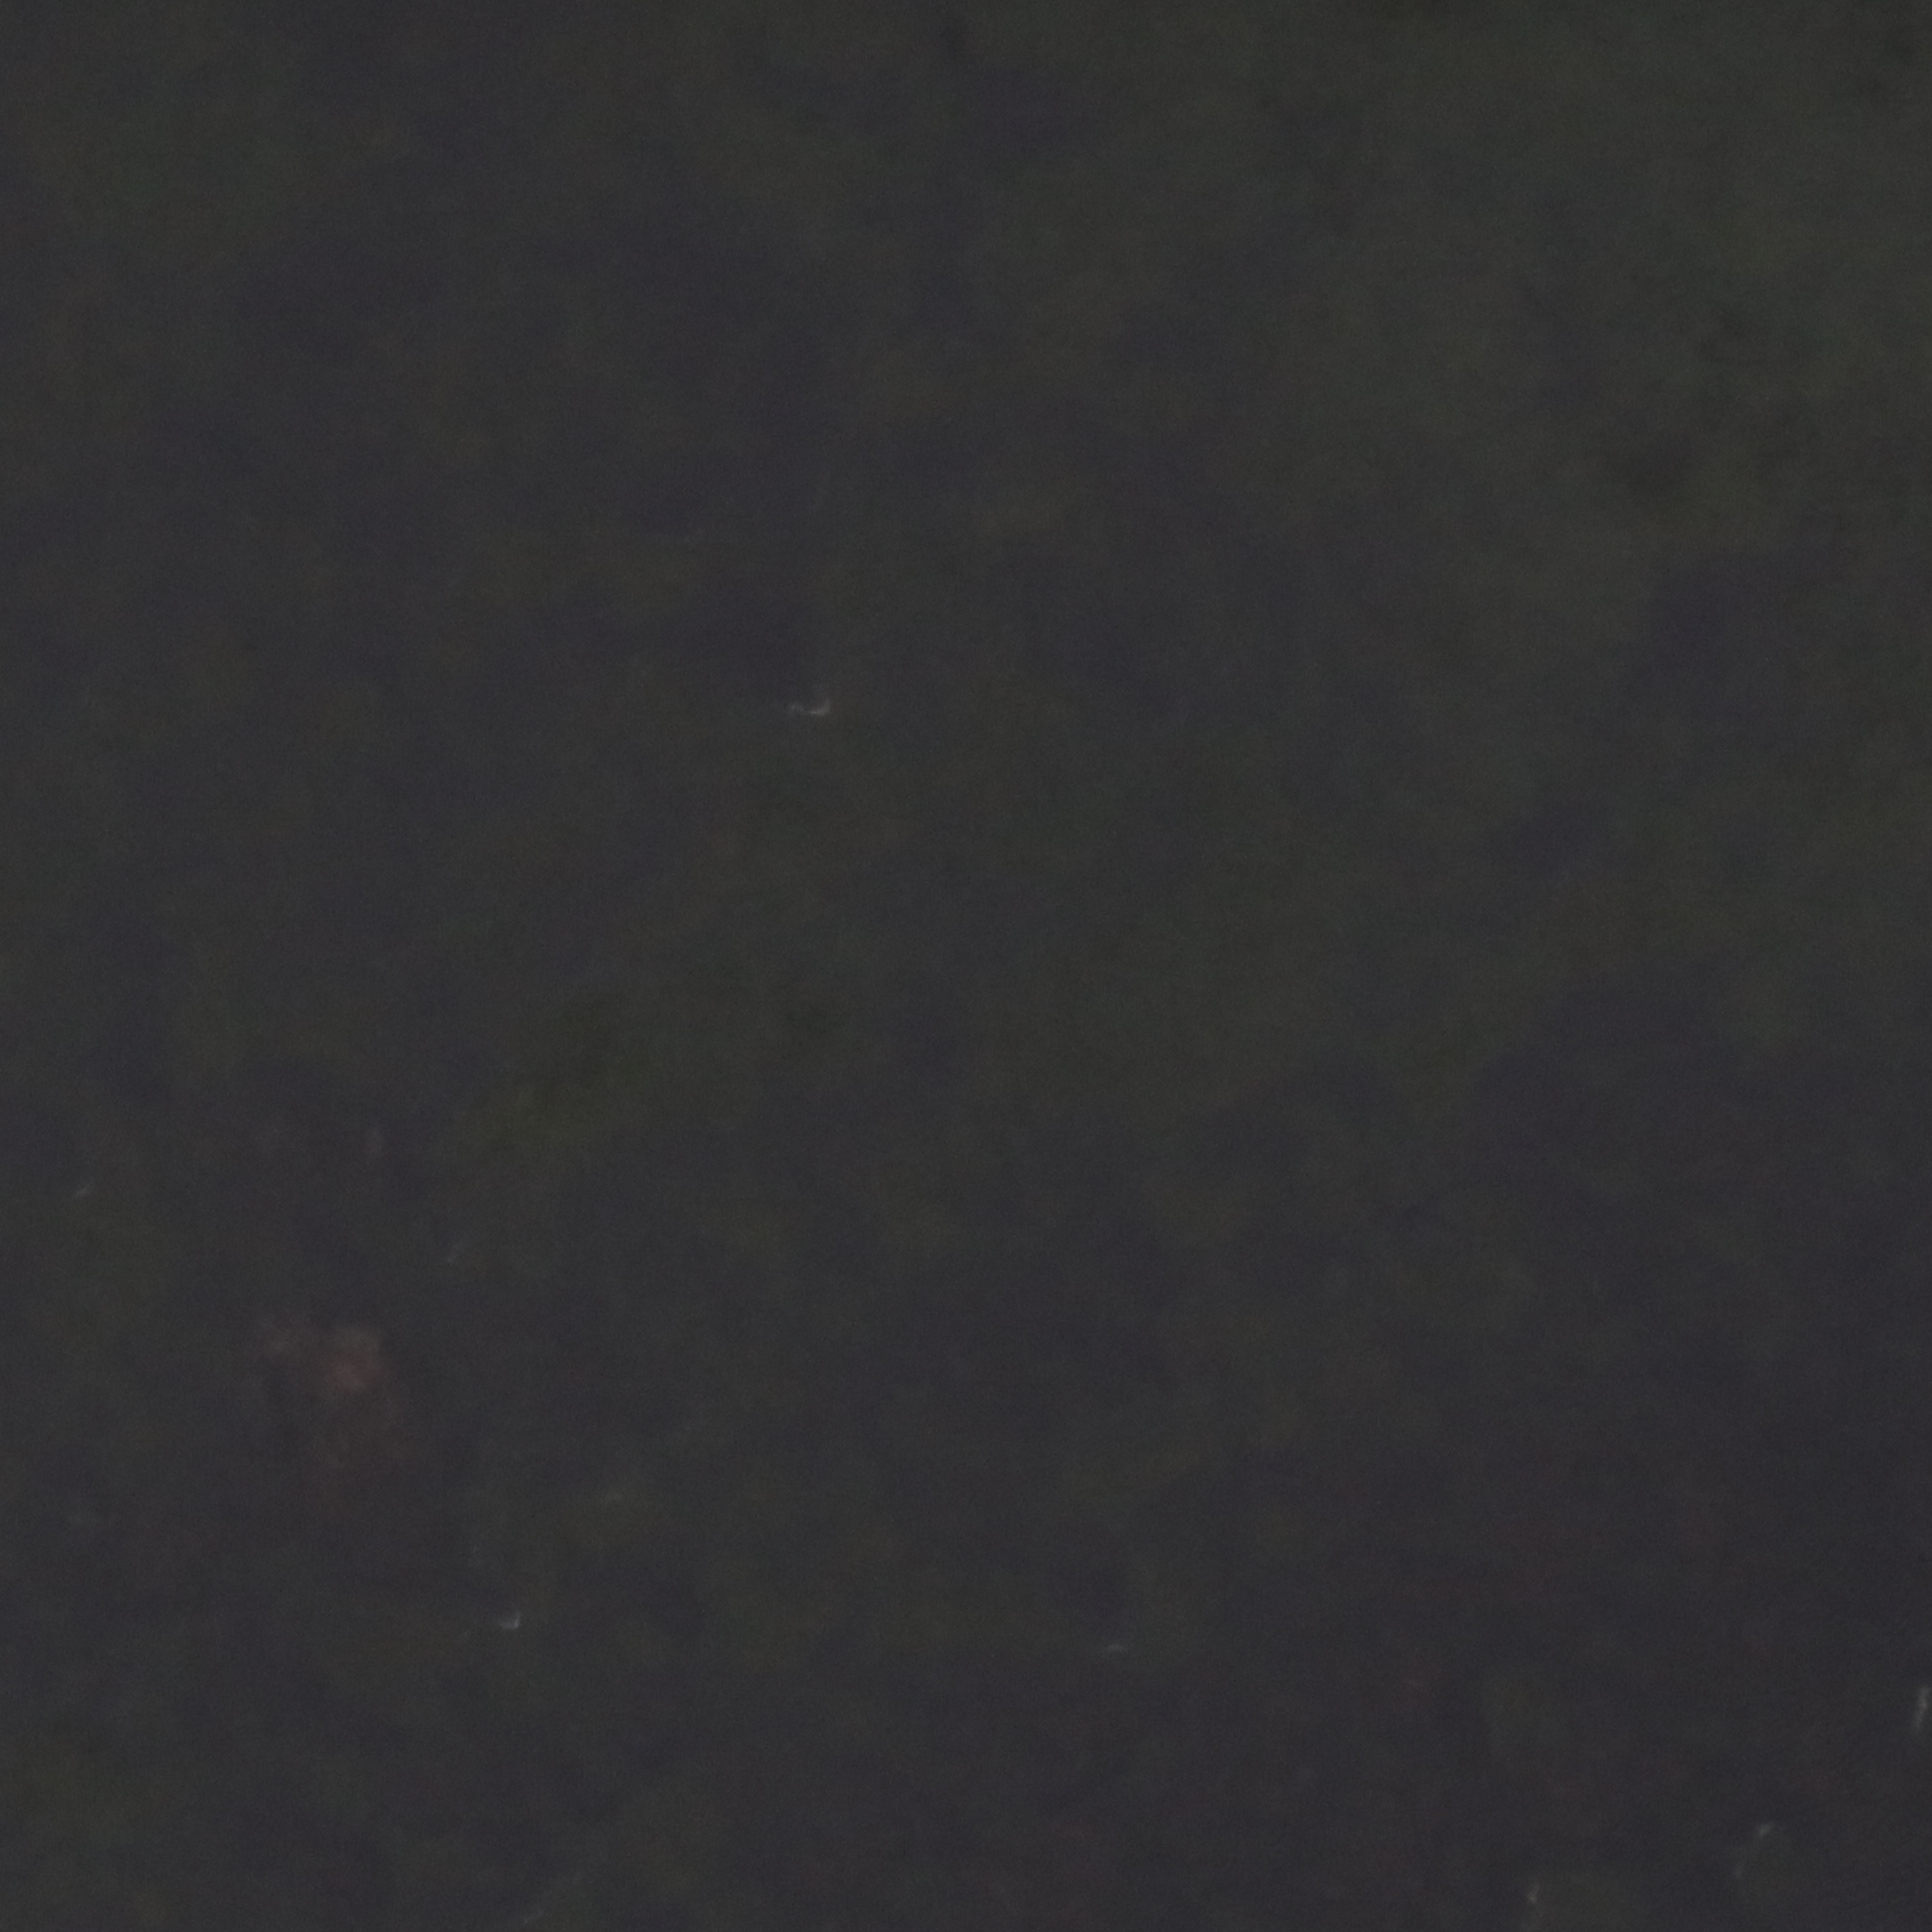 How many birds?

0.